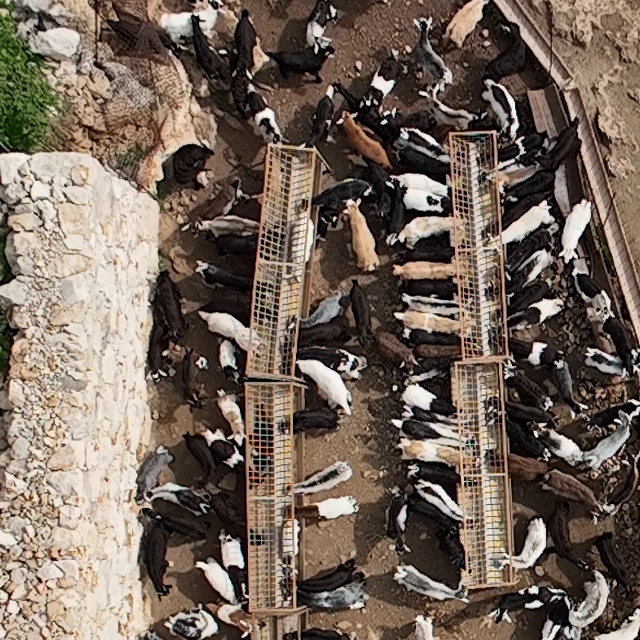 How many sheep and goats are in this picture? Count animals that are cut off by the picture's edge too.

110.